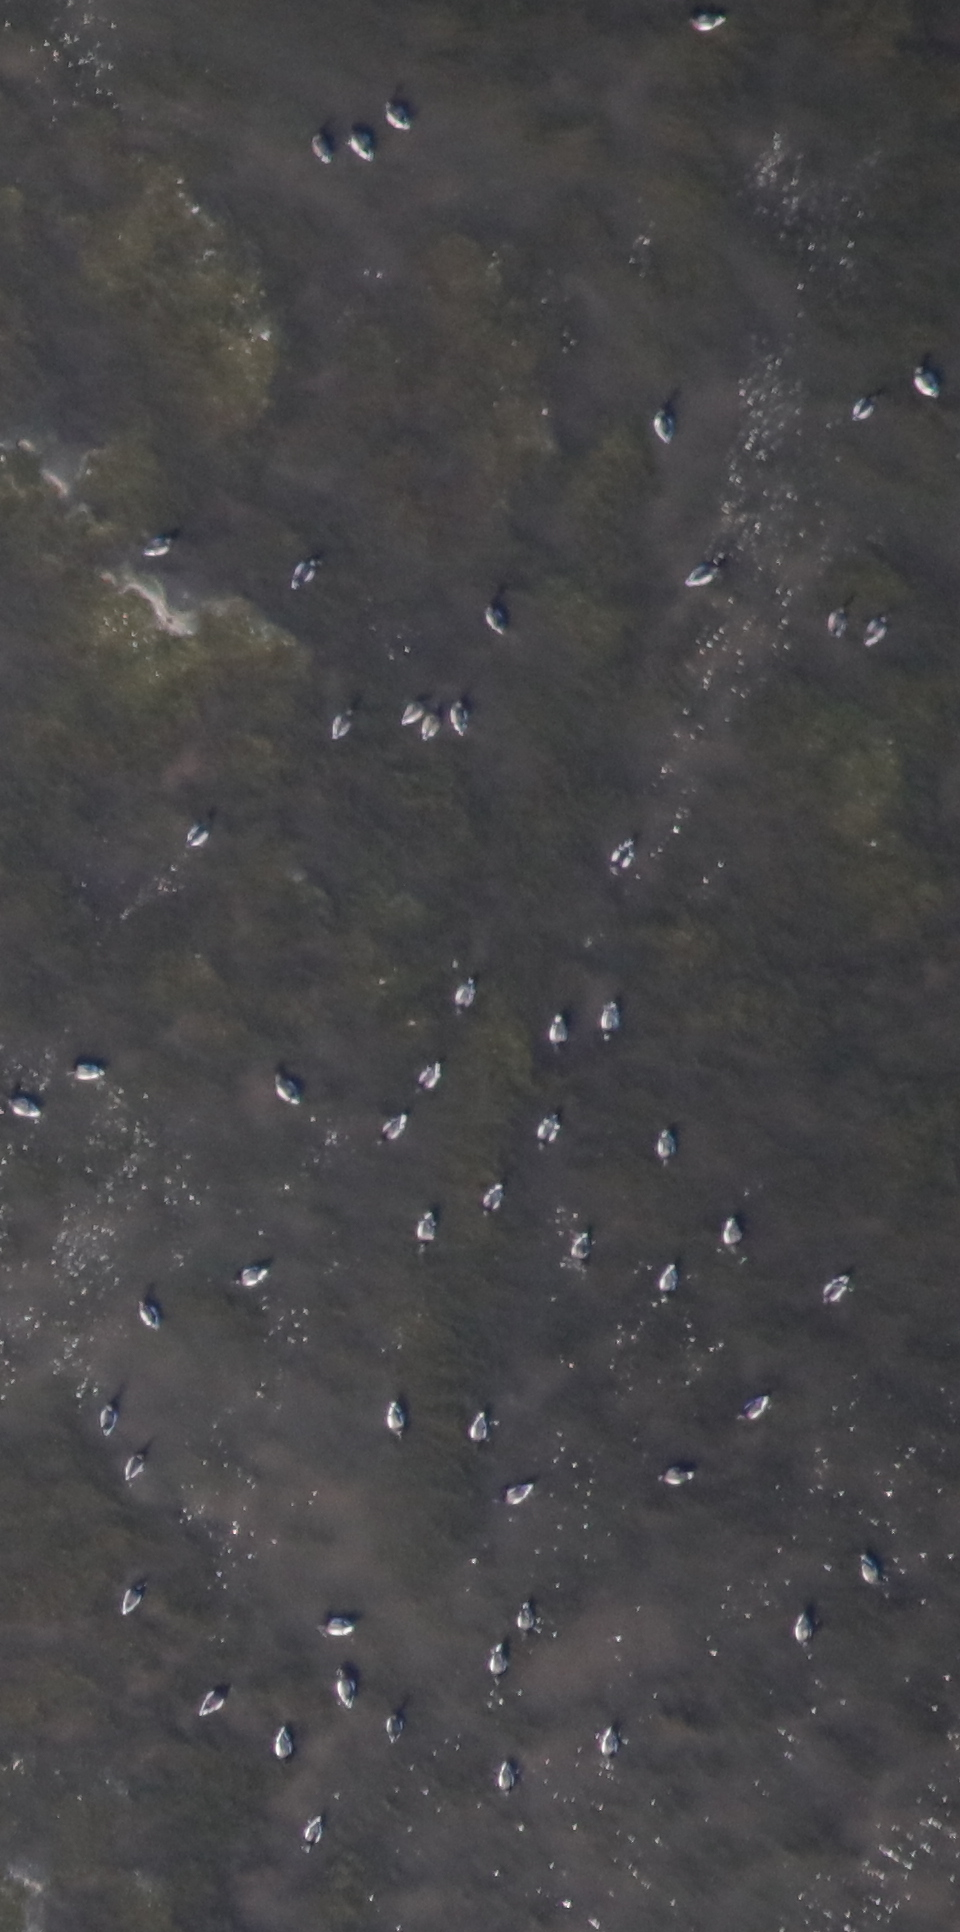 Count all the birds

57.